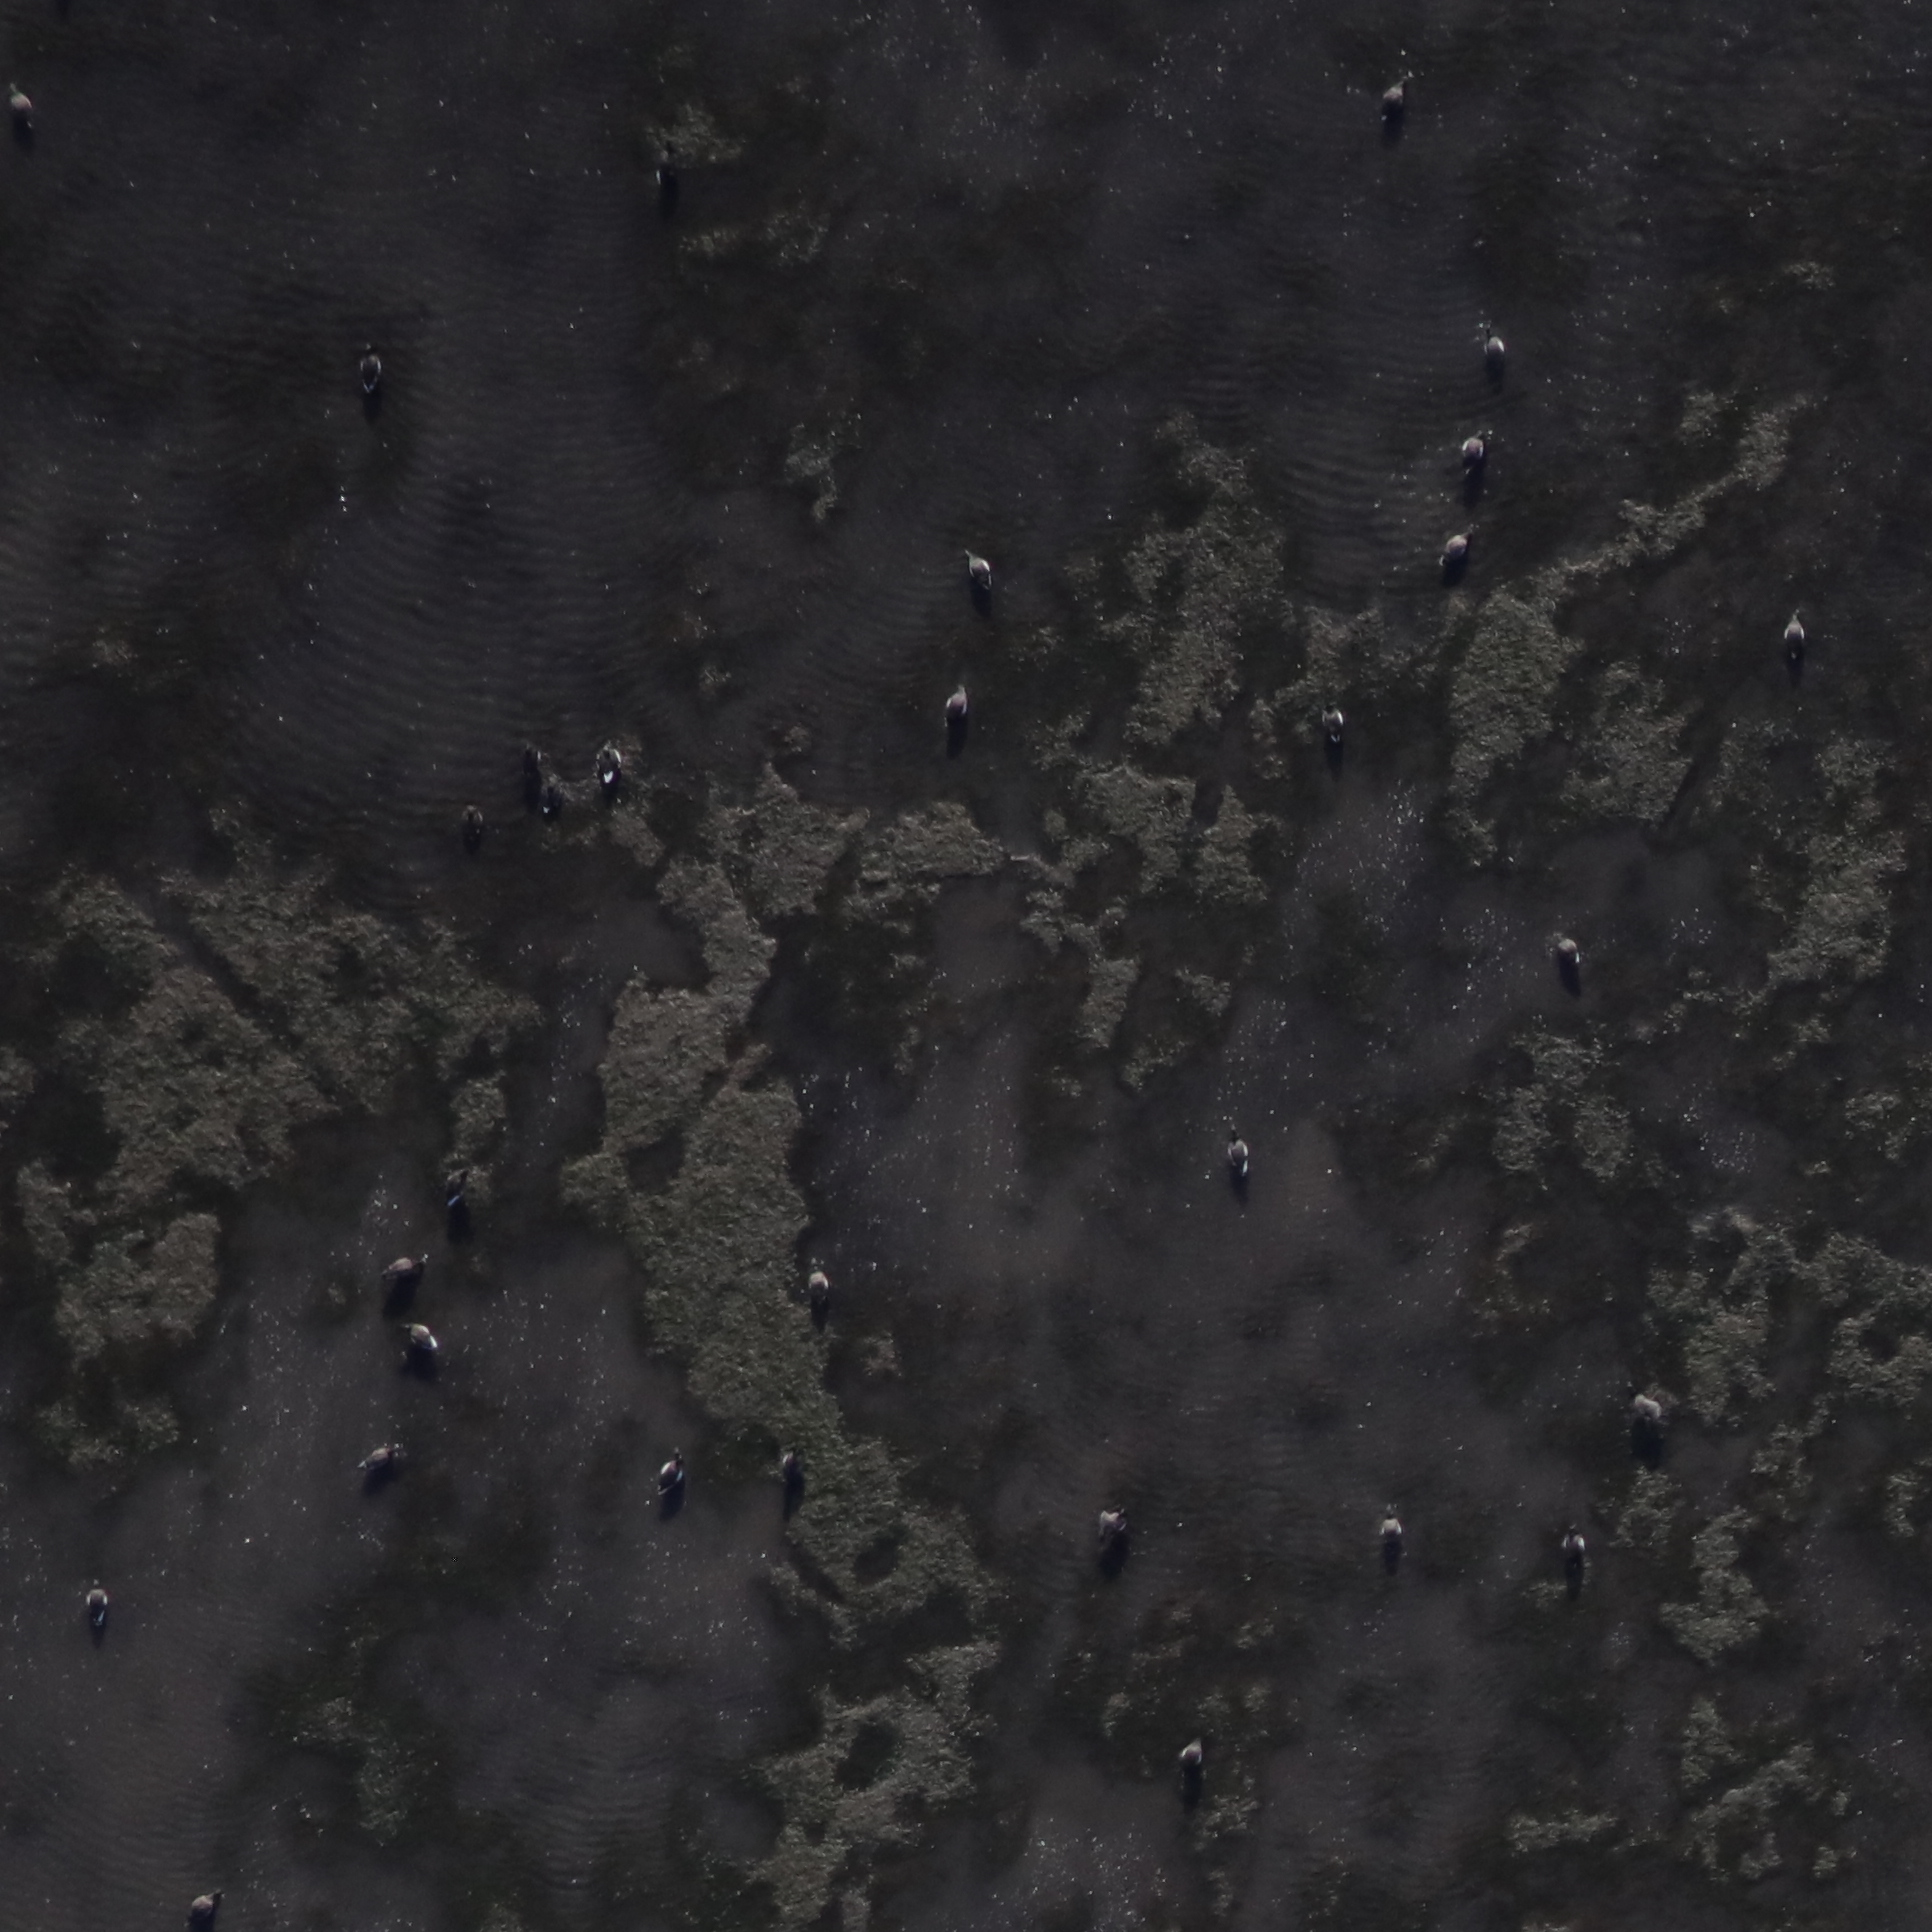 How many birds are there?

30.